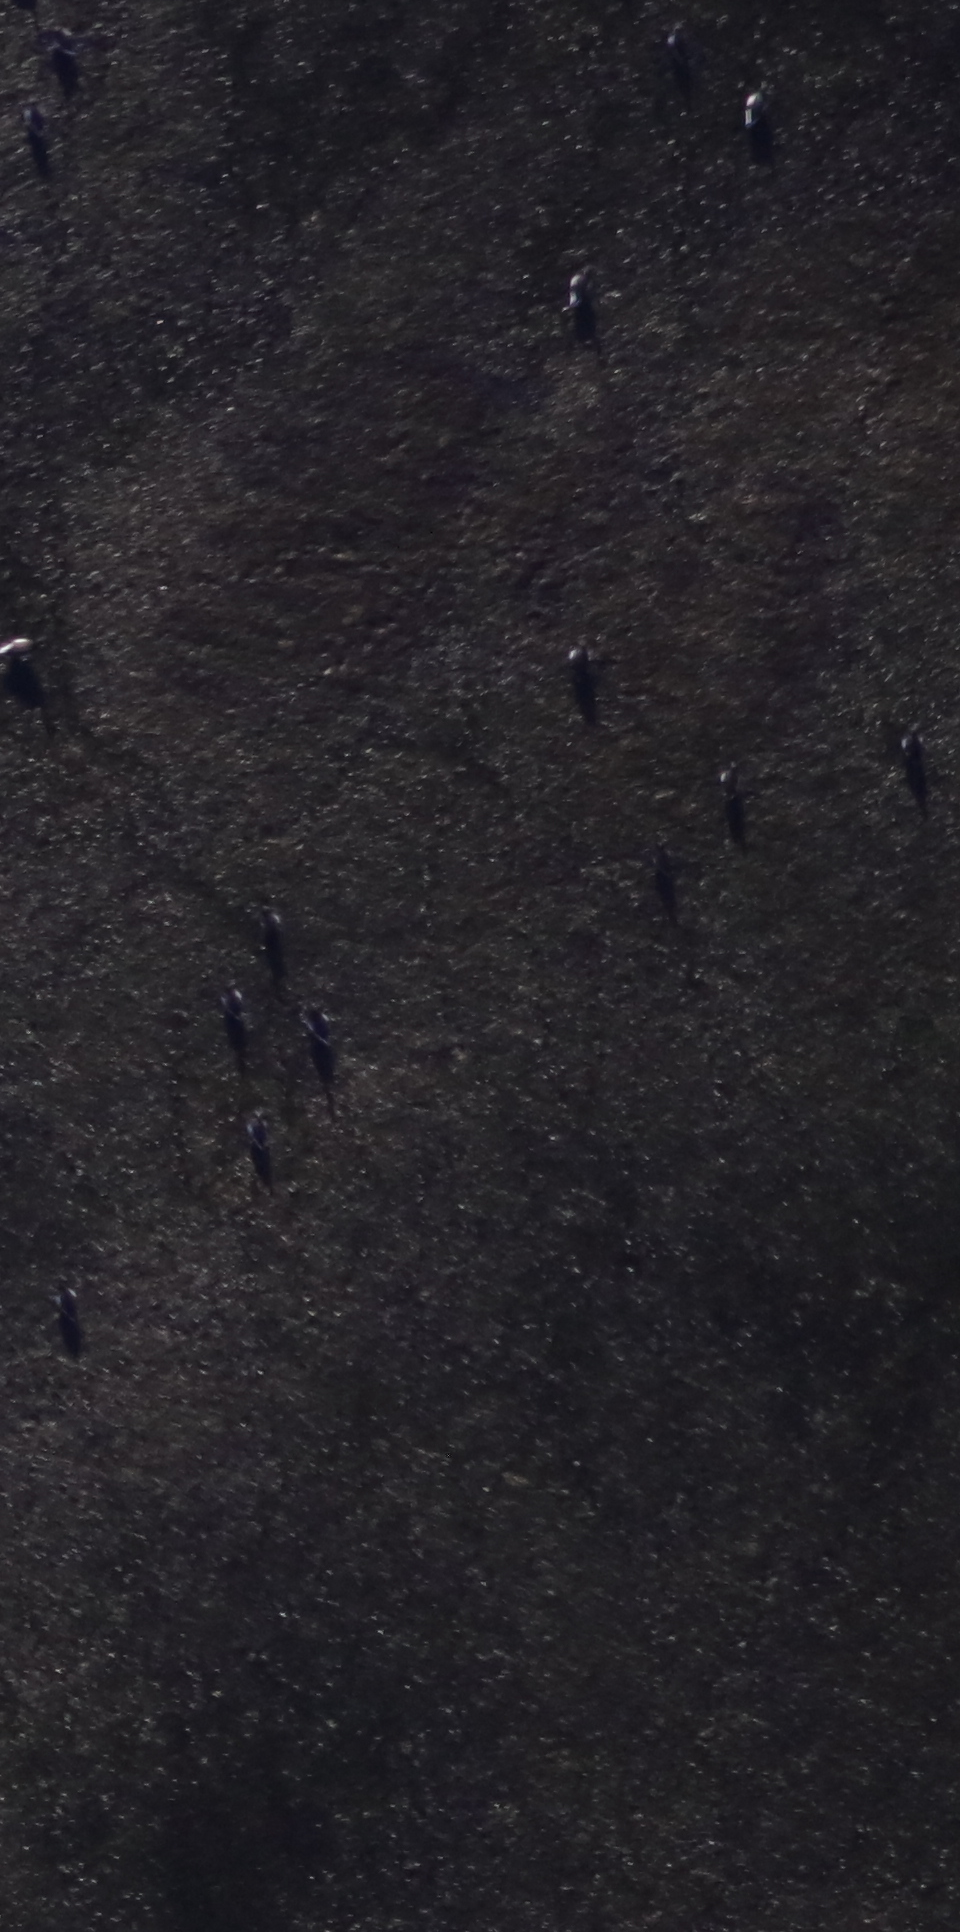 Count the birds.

15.